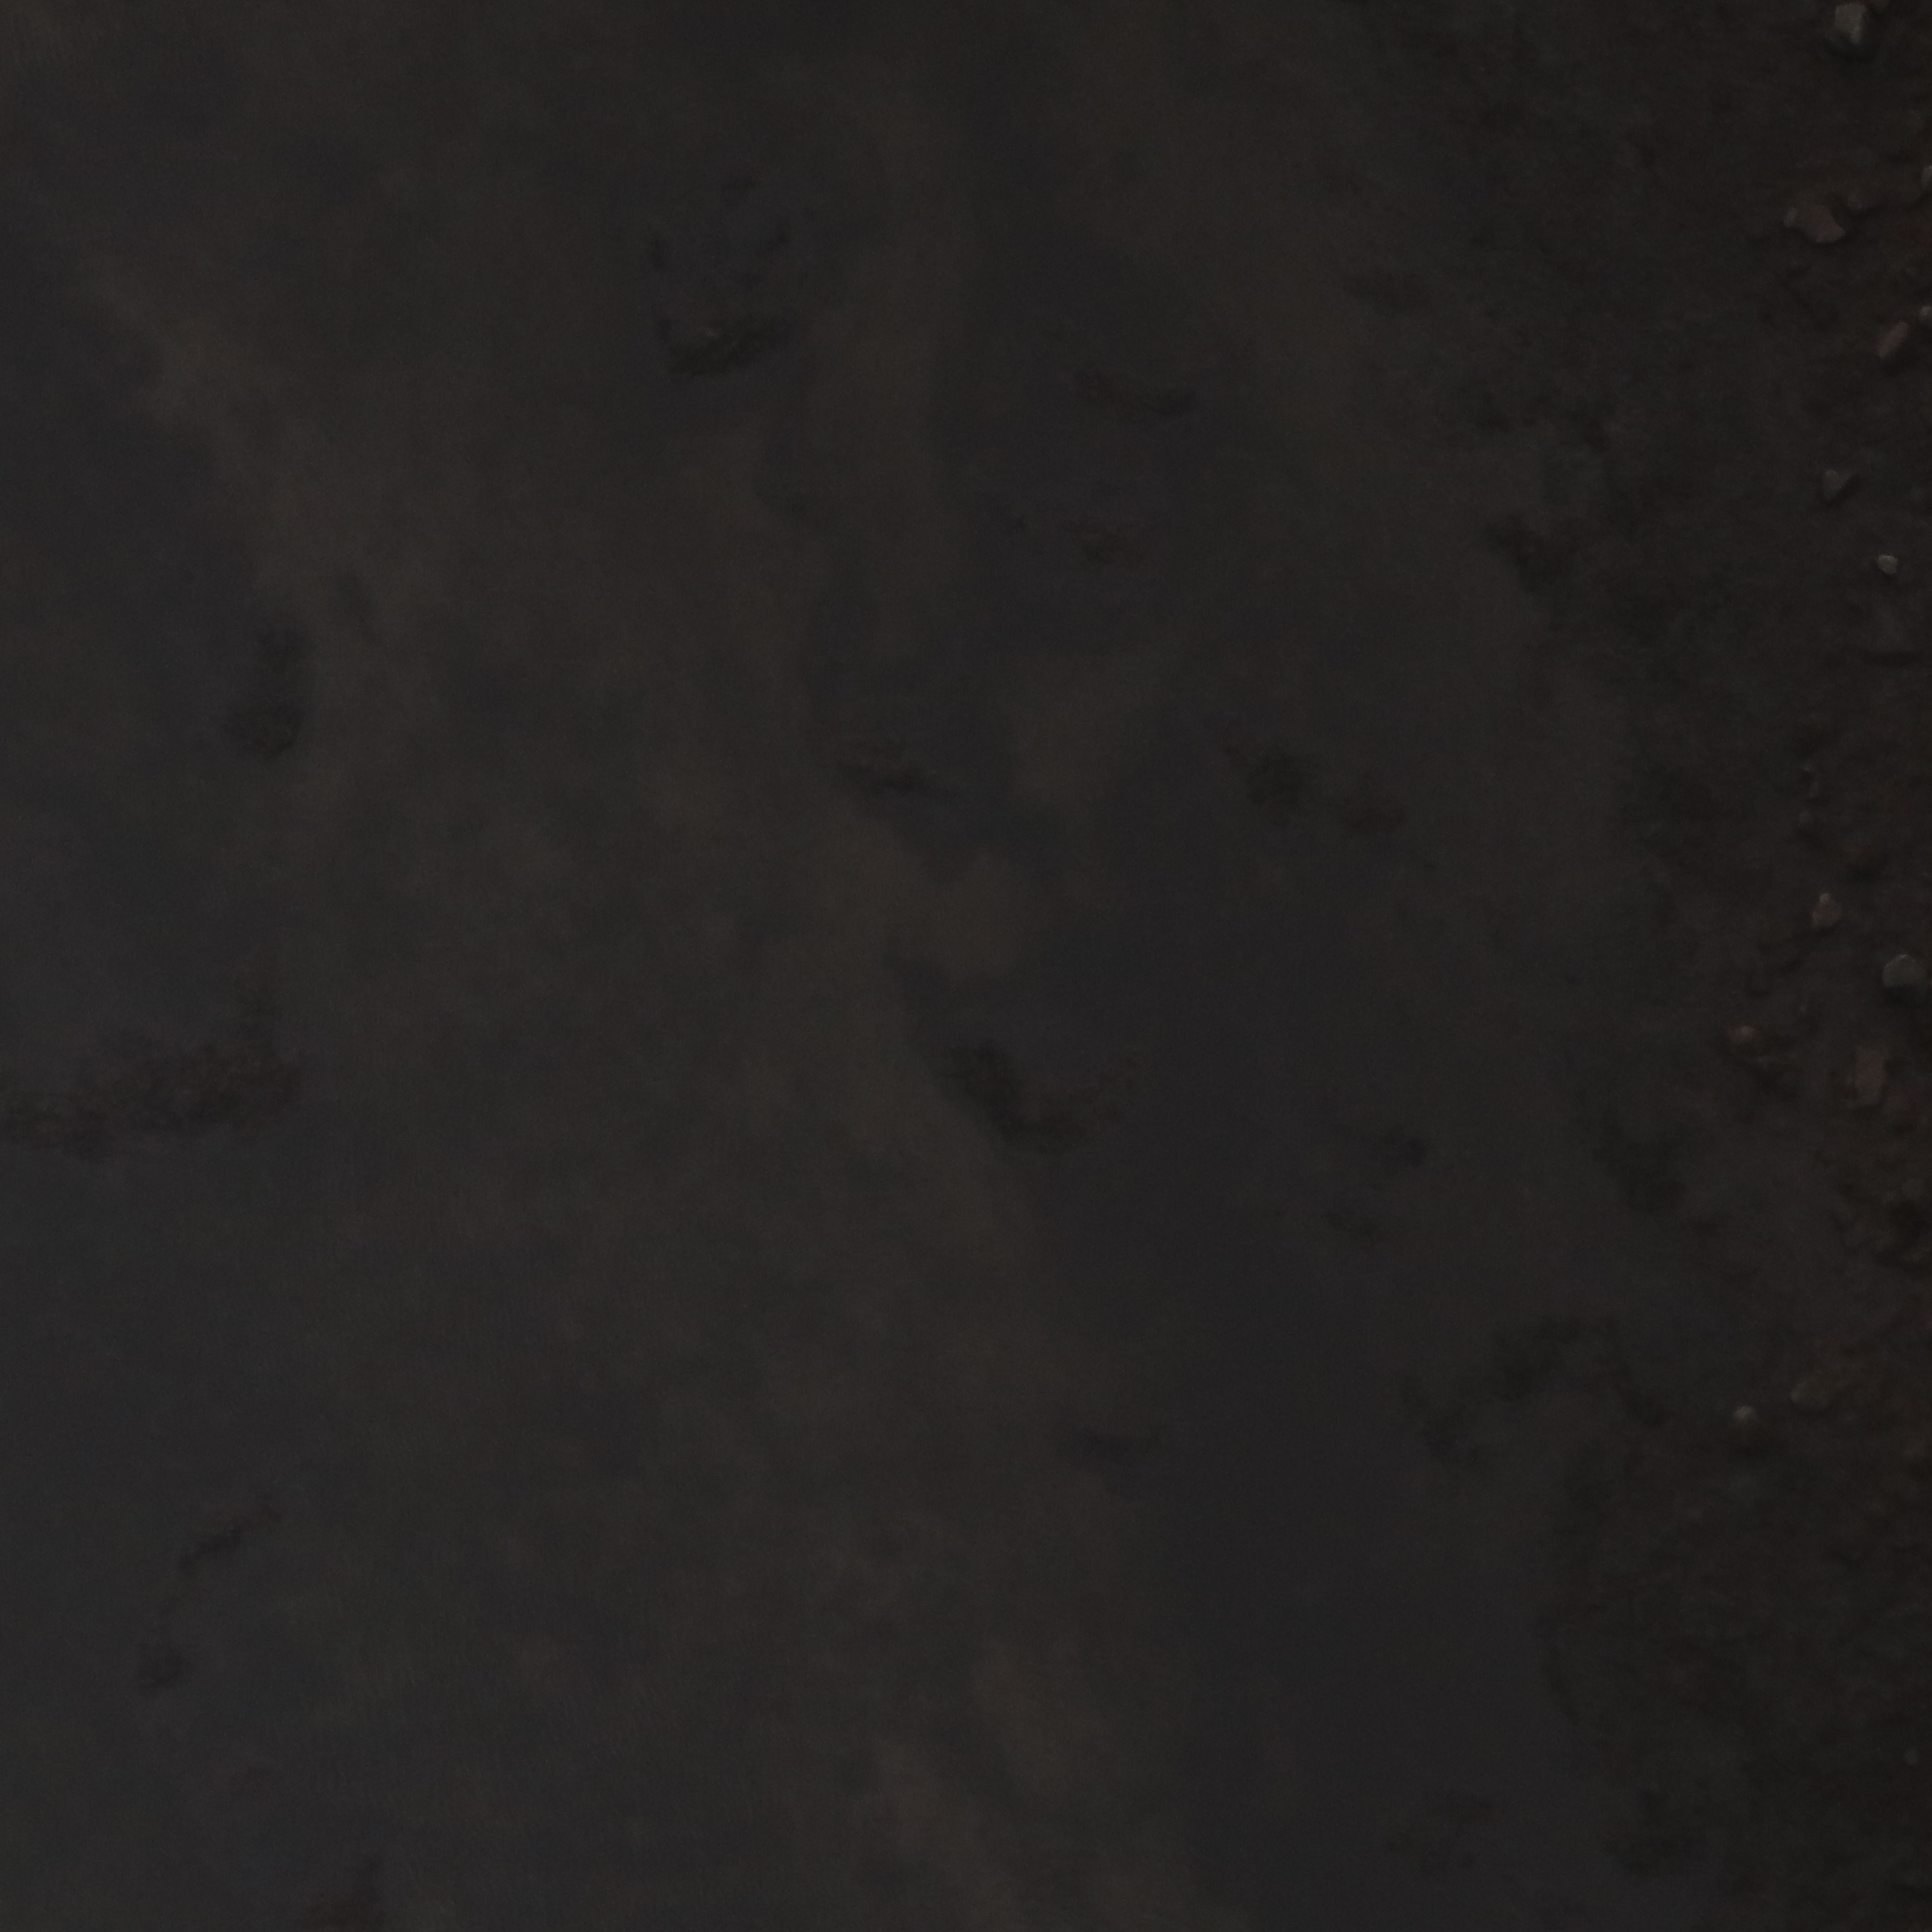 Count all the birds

0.